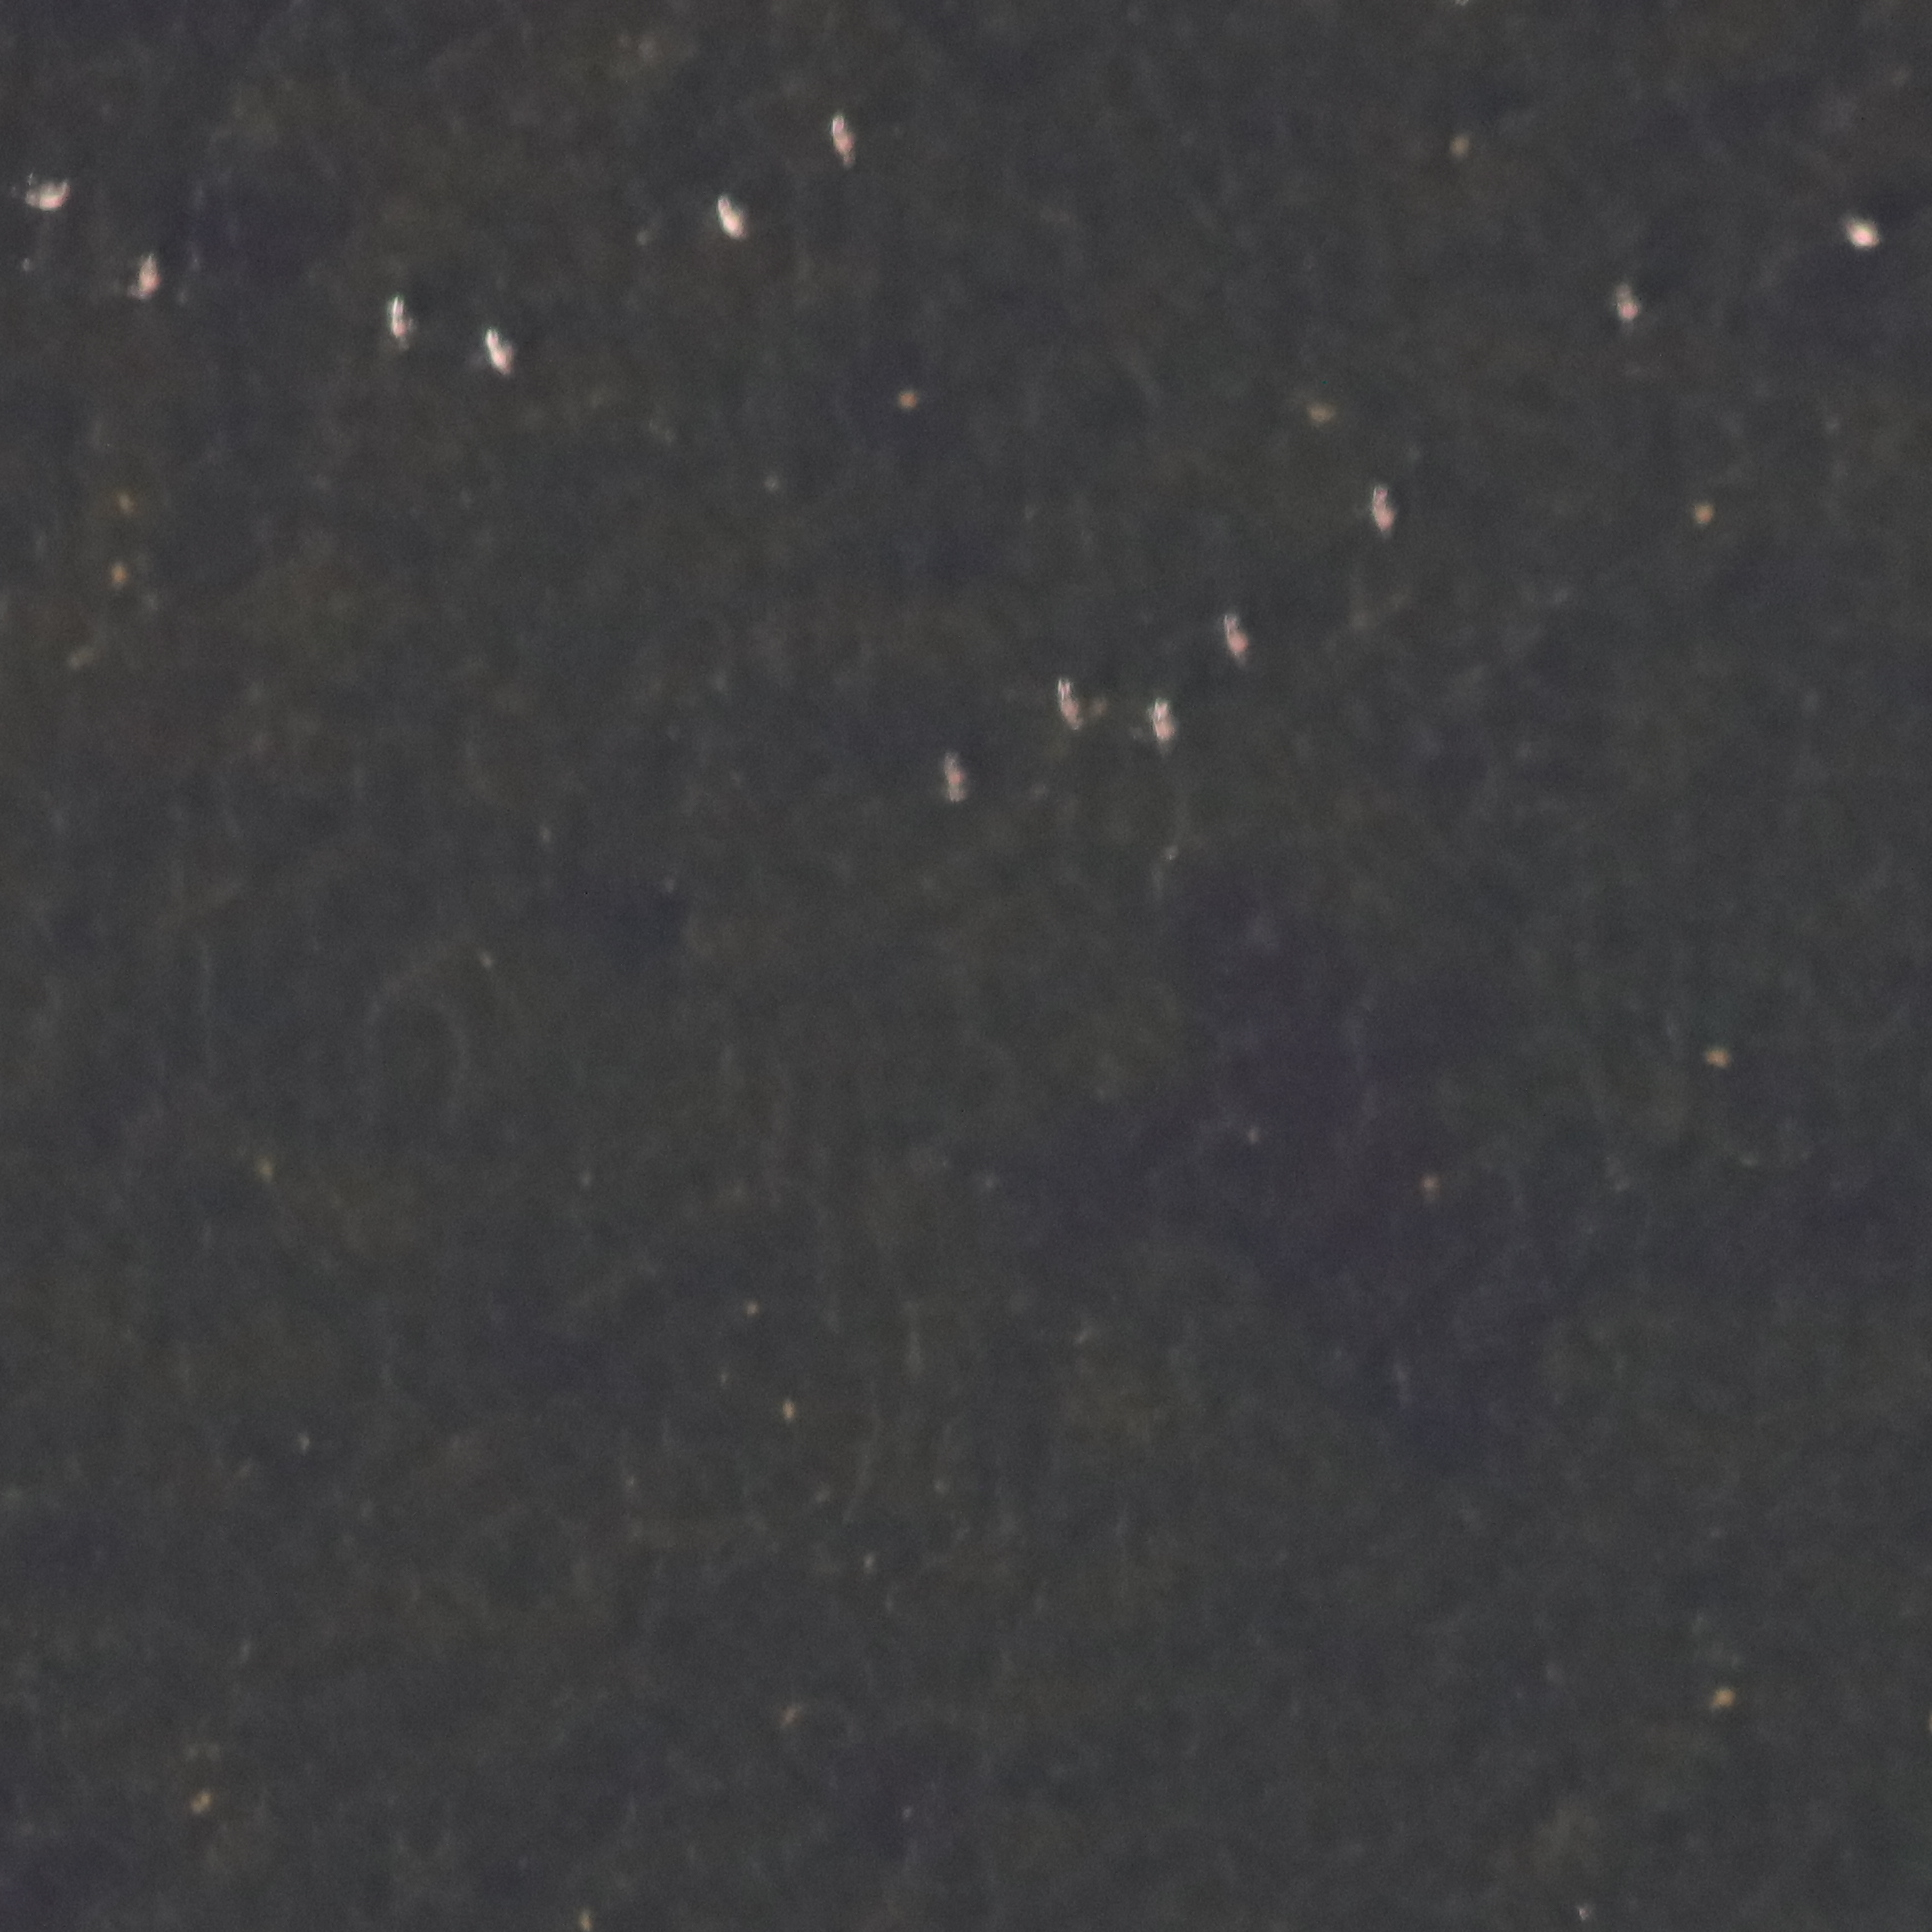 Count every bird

13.